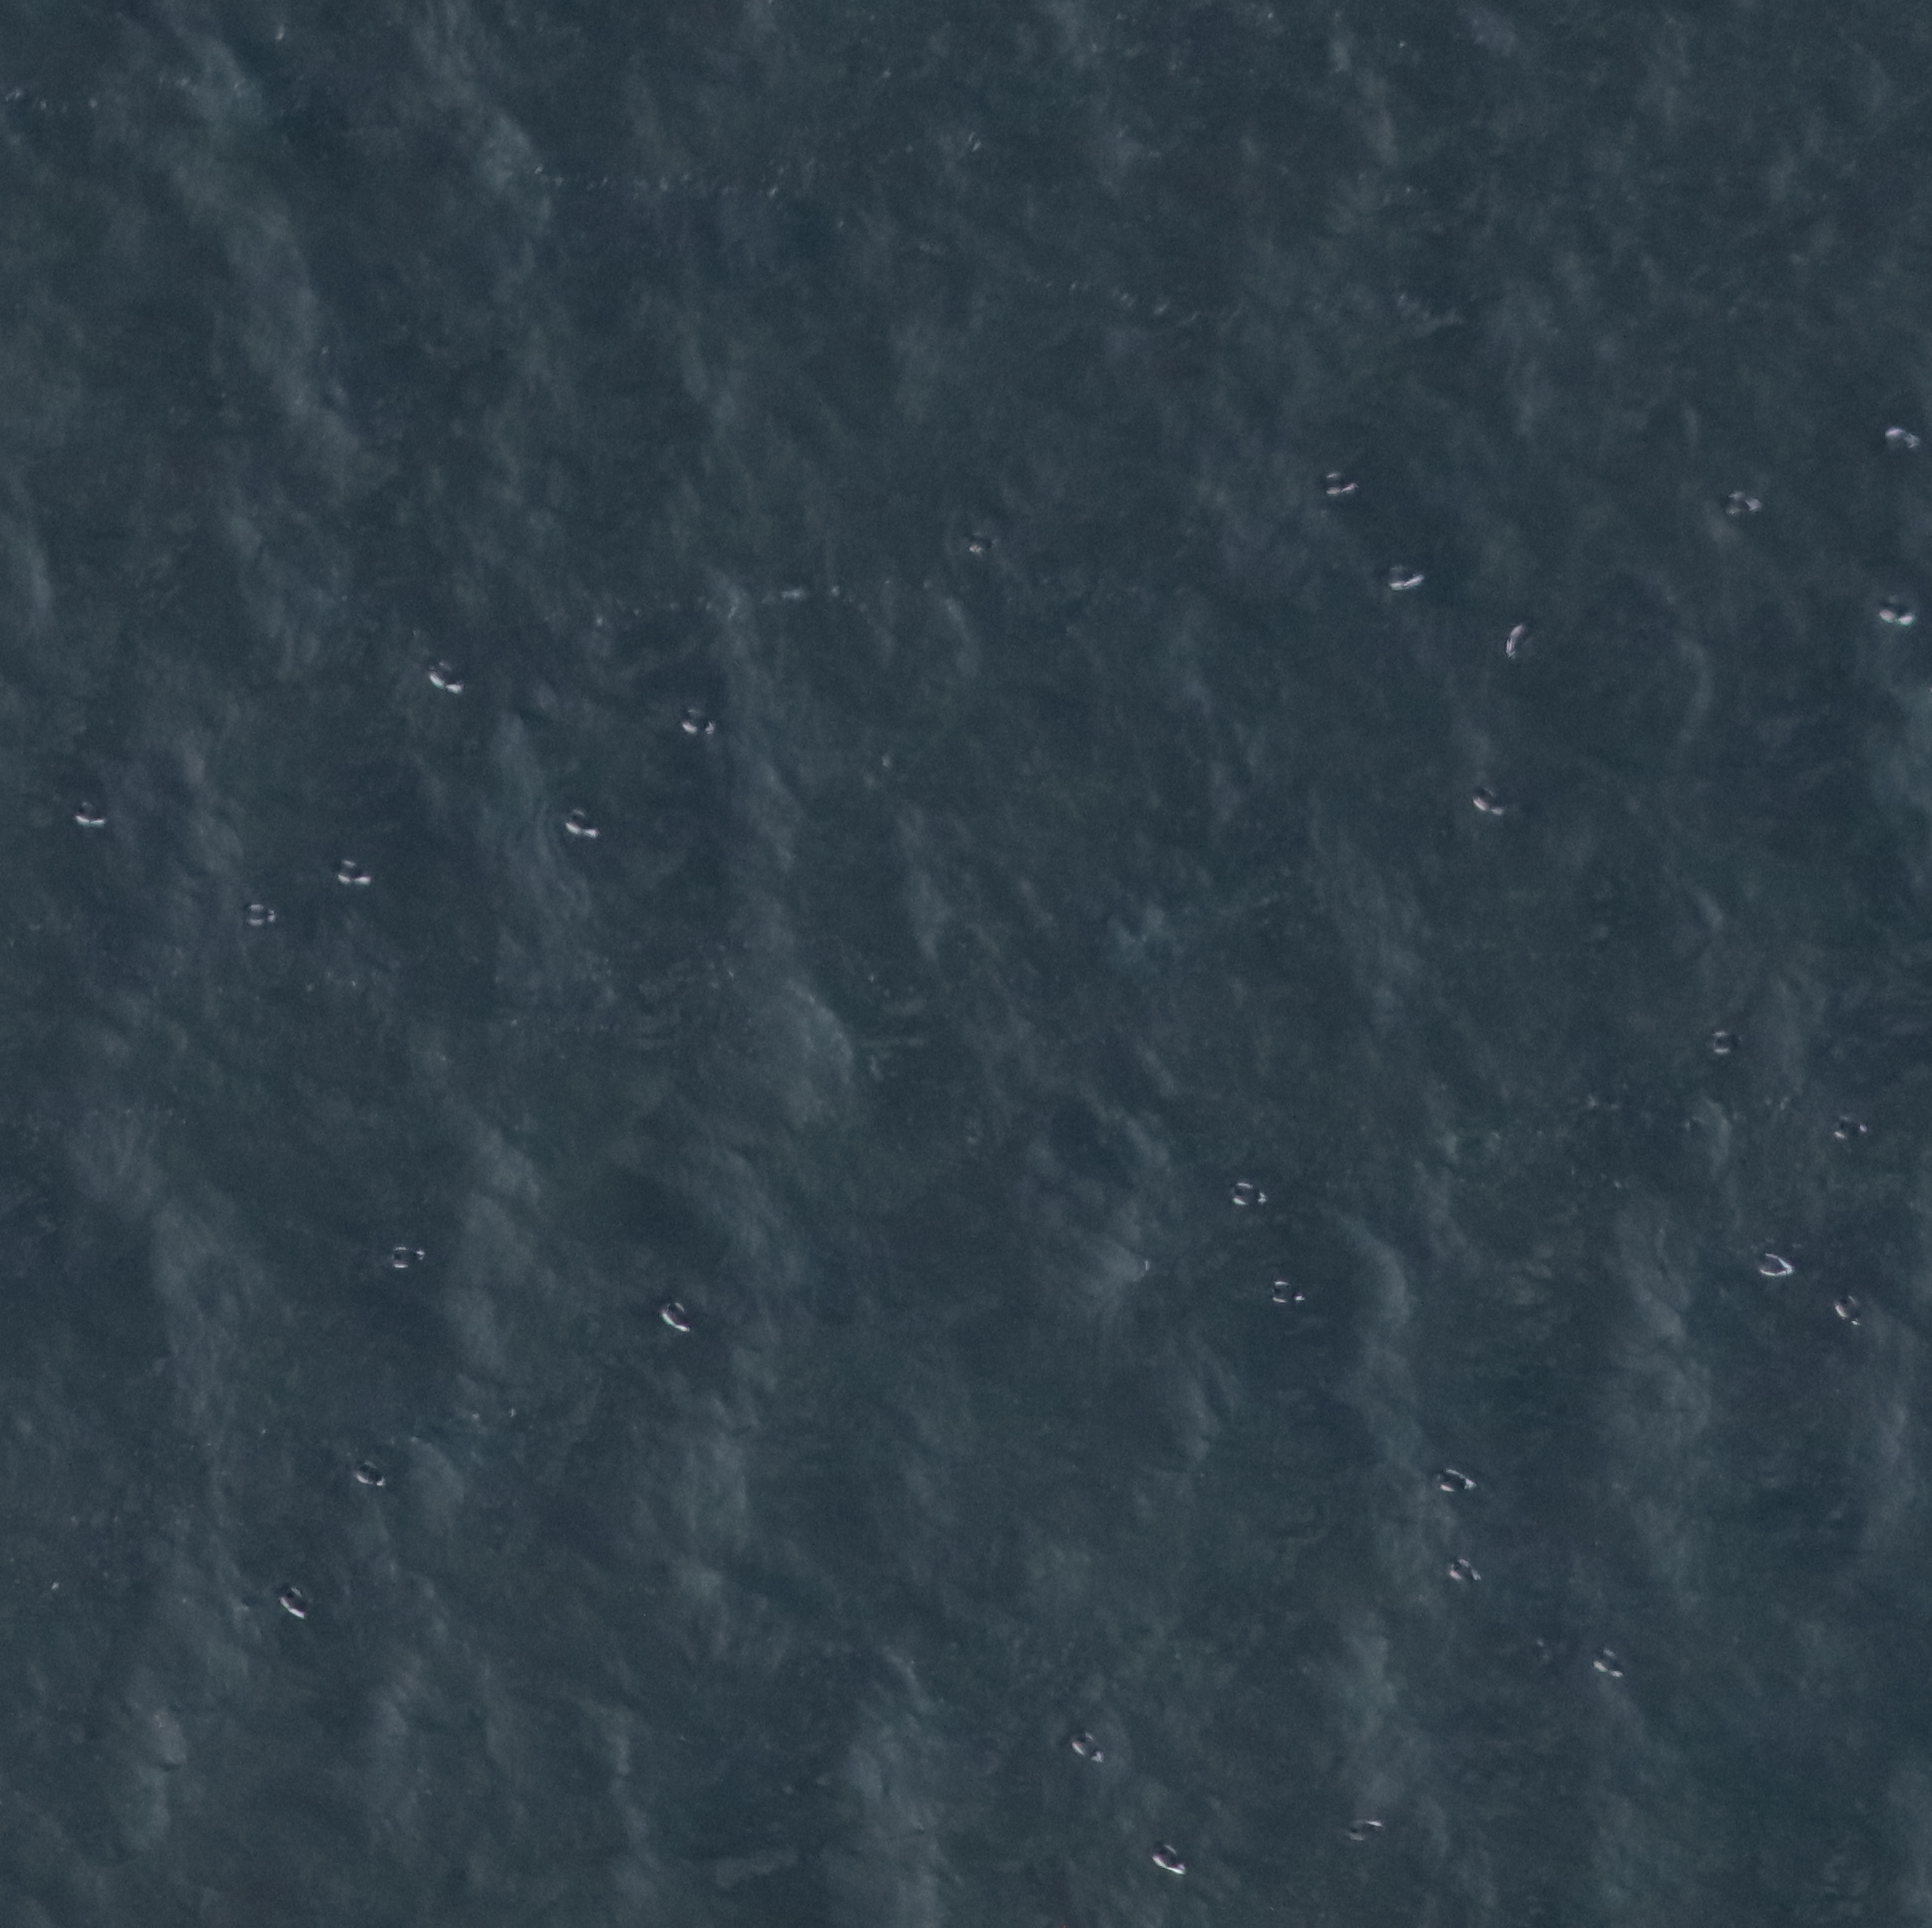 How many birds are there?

30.